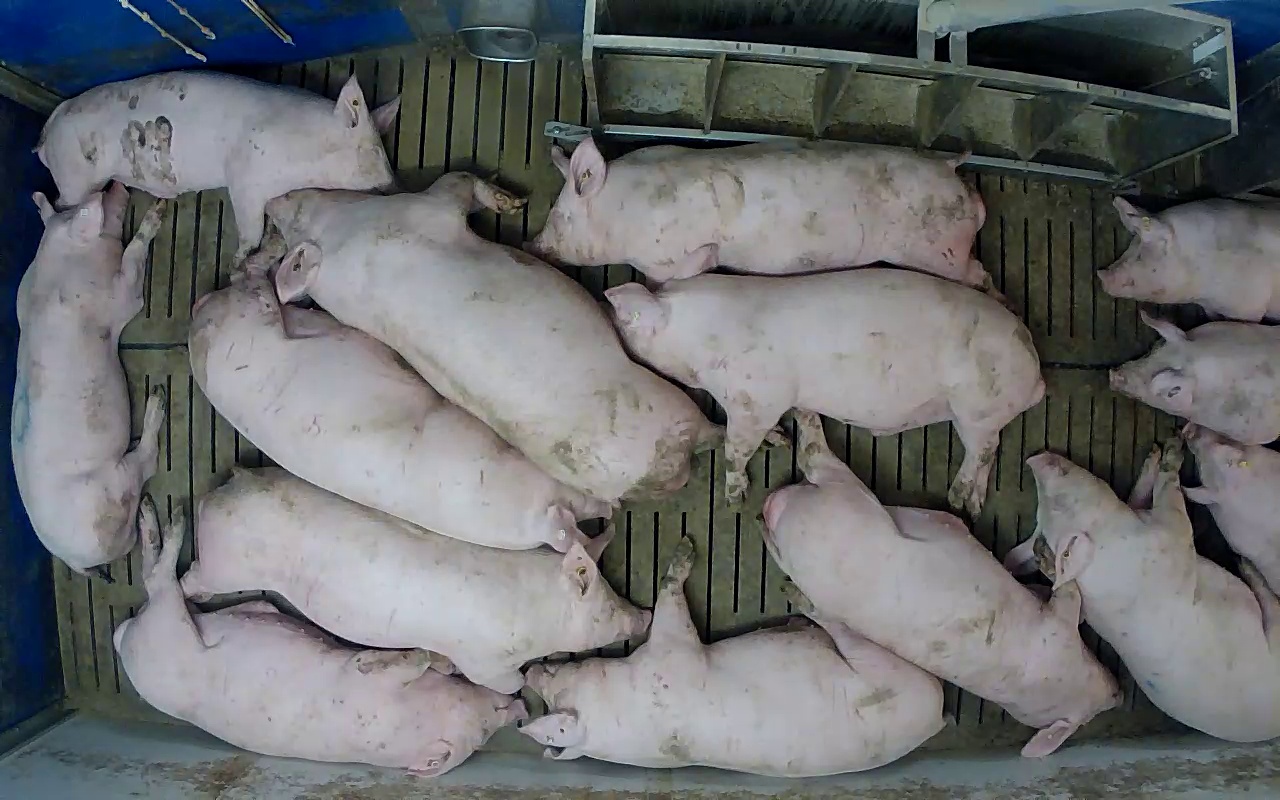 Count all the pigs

14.